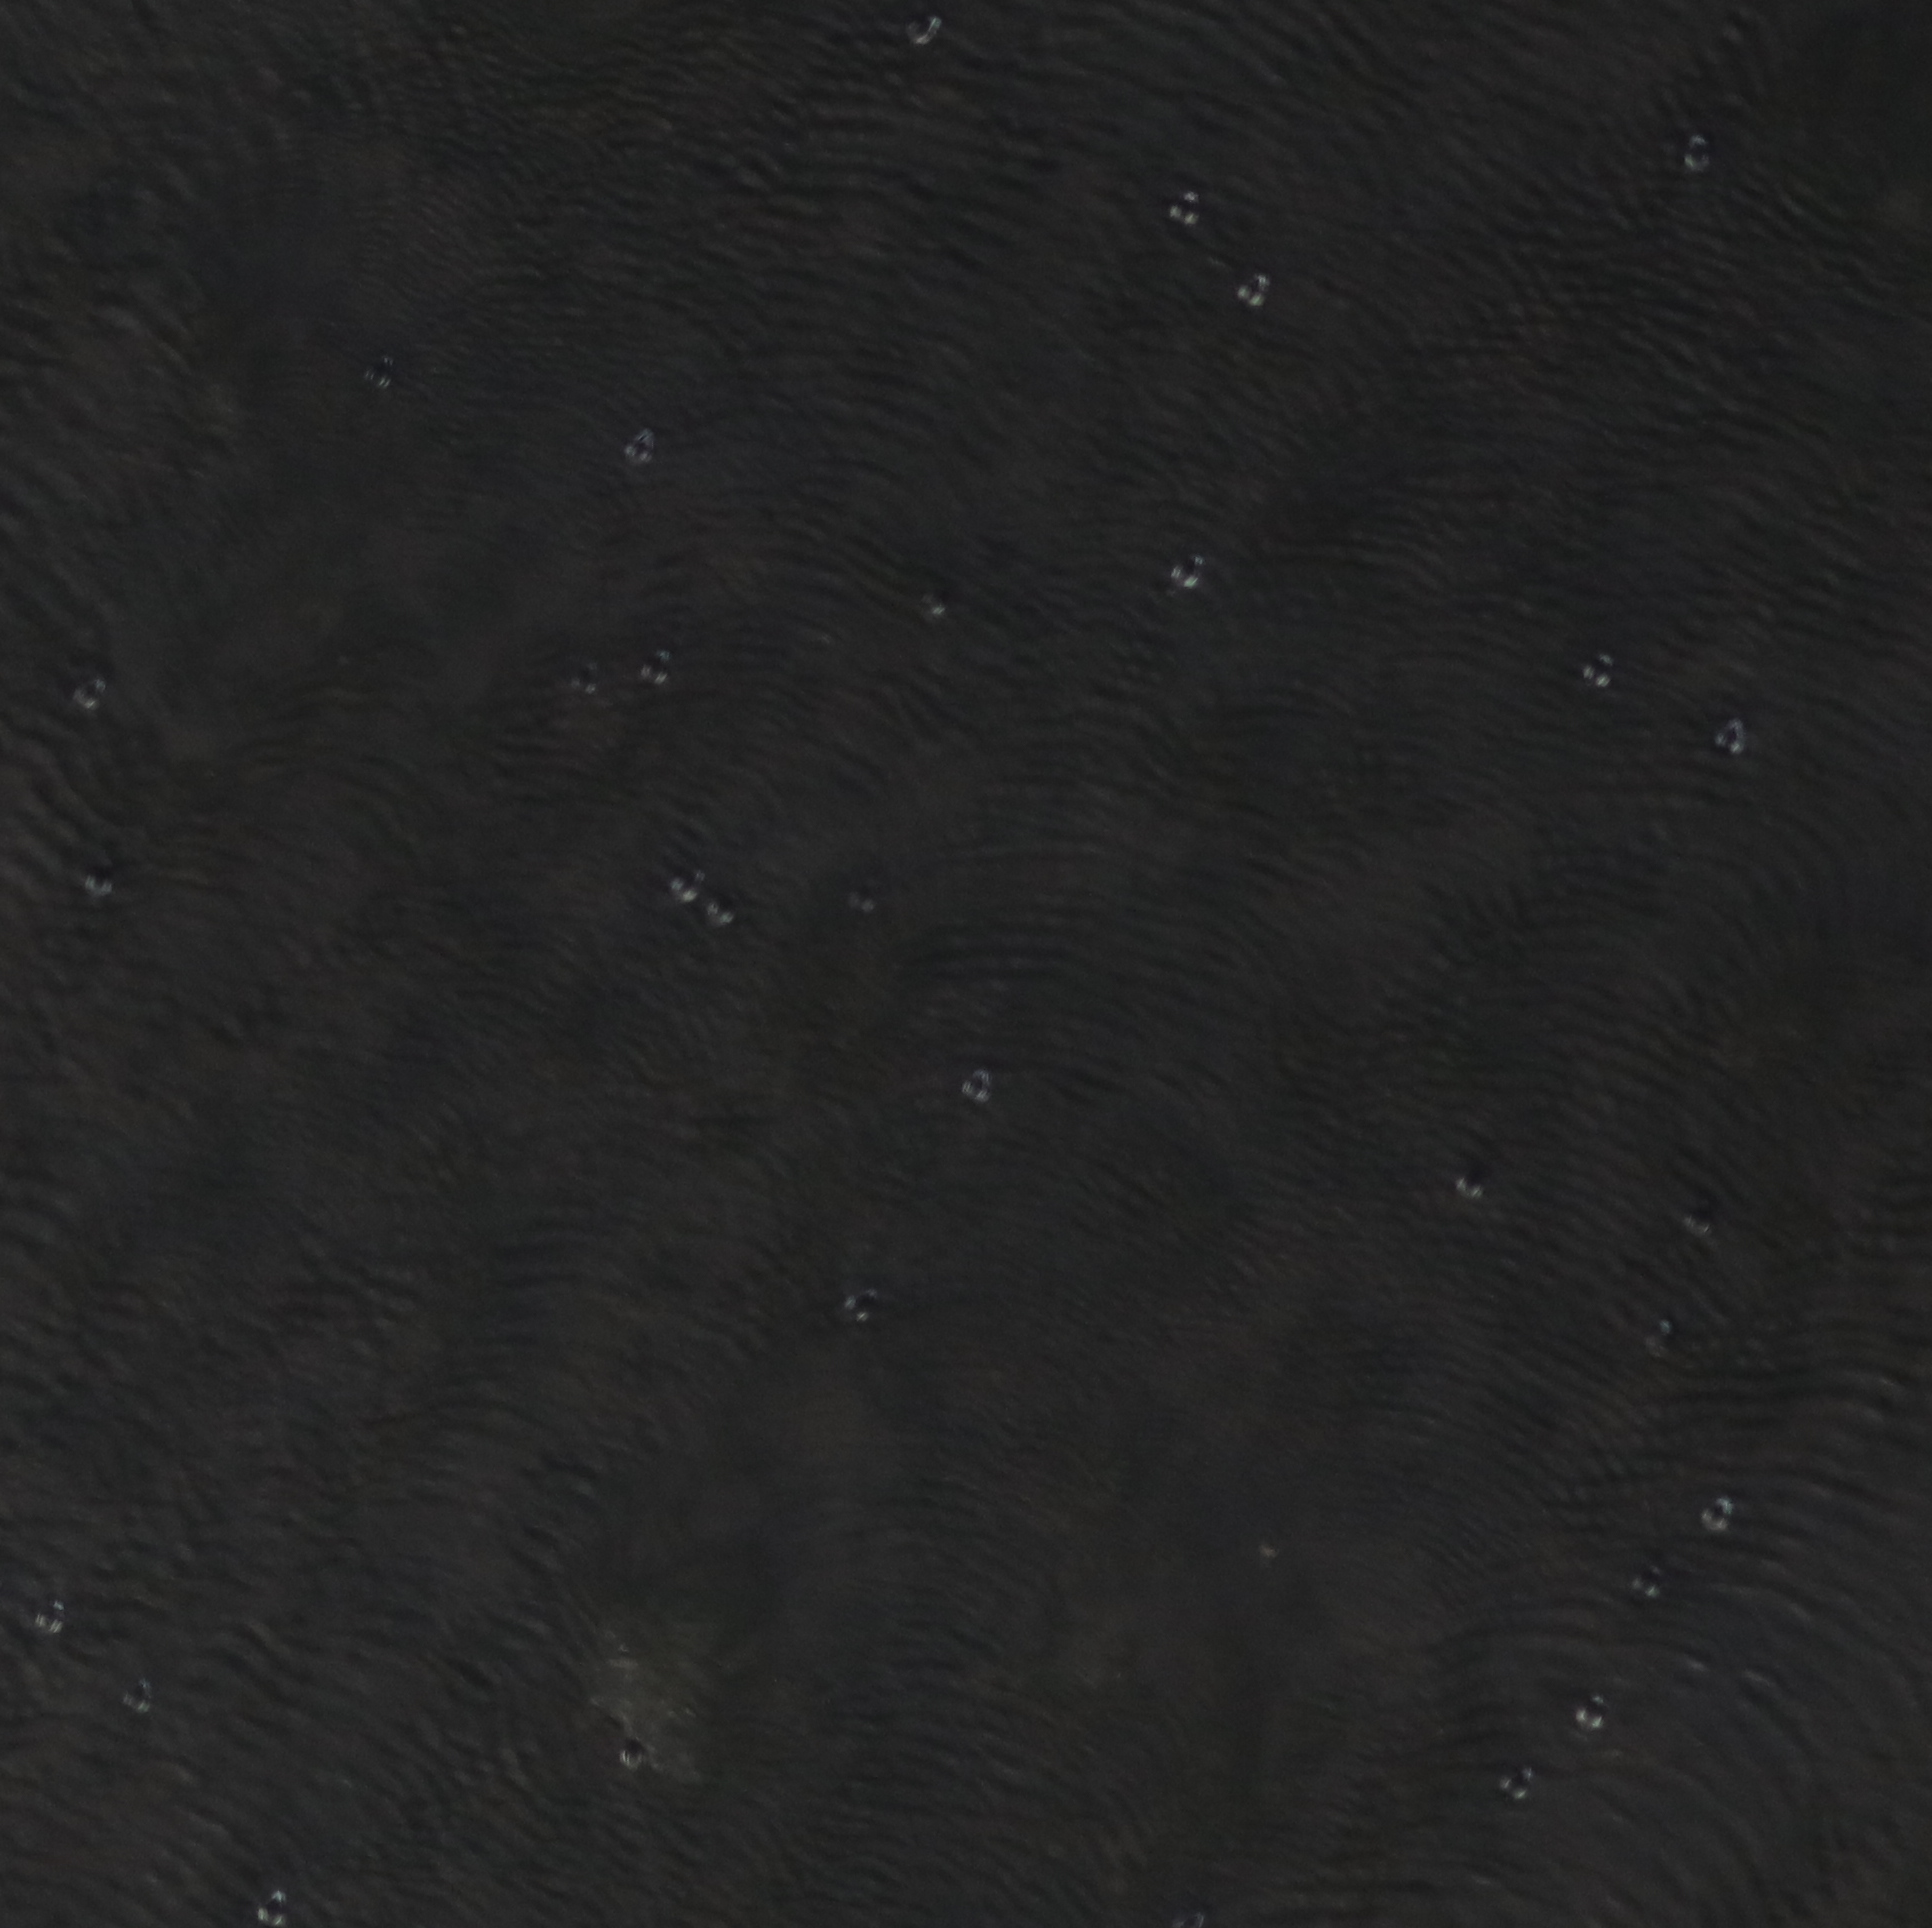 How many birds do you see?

30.